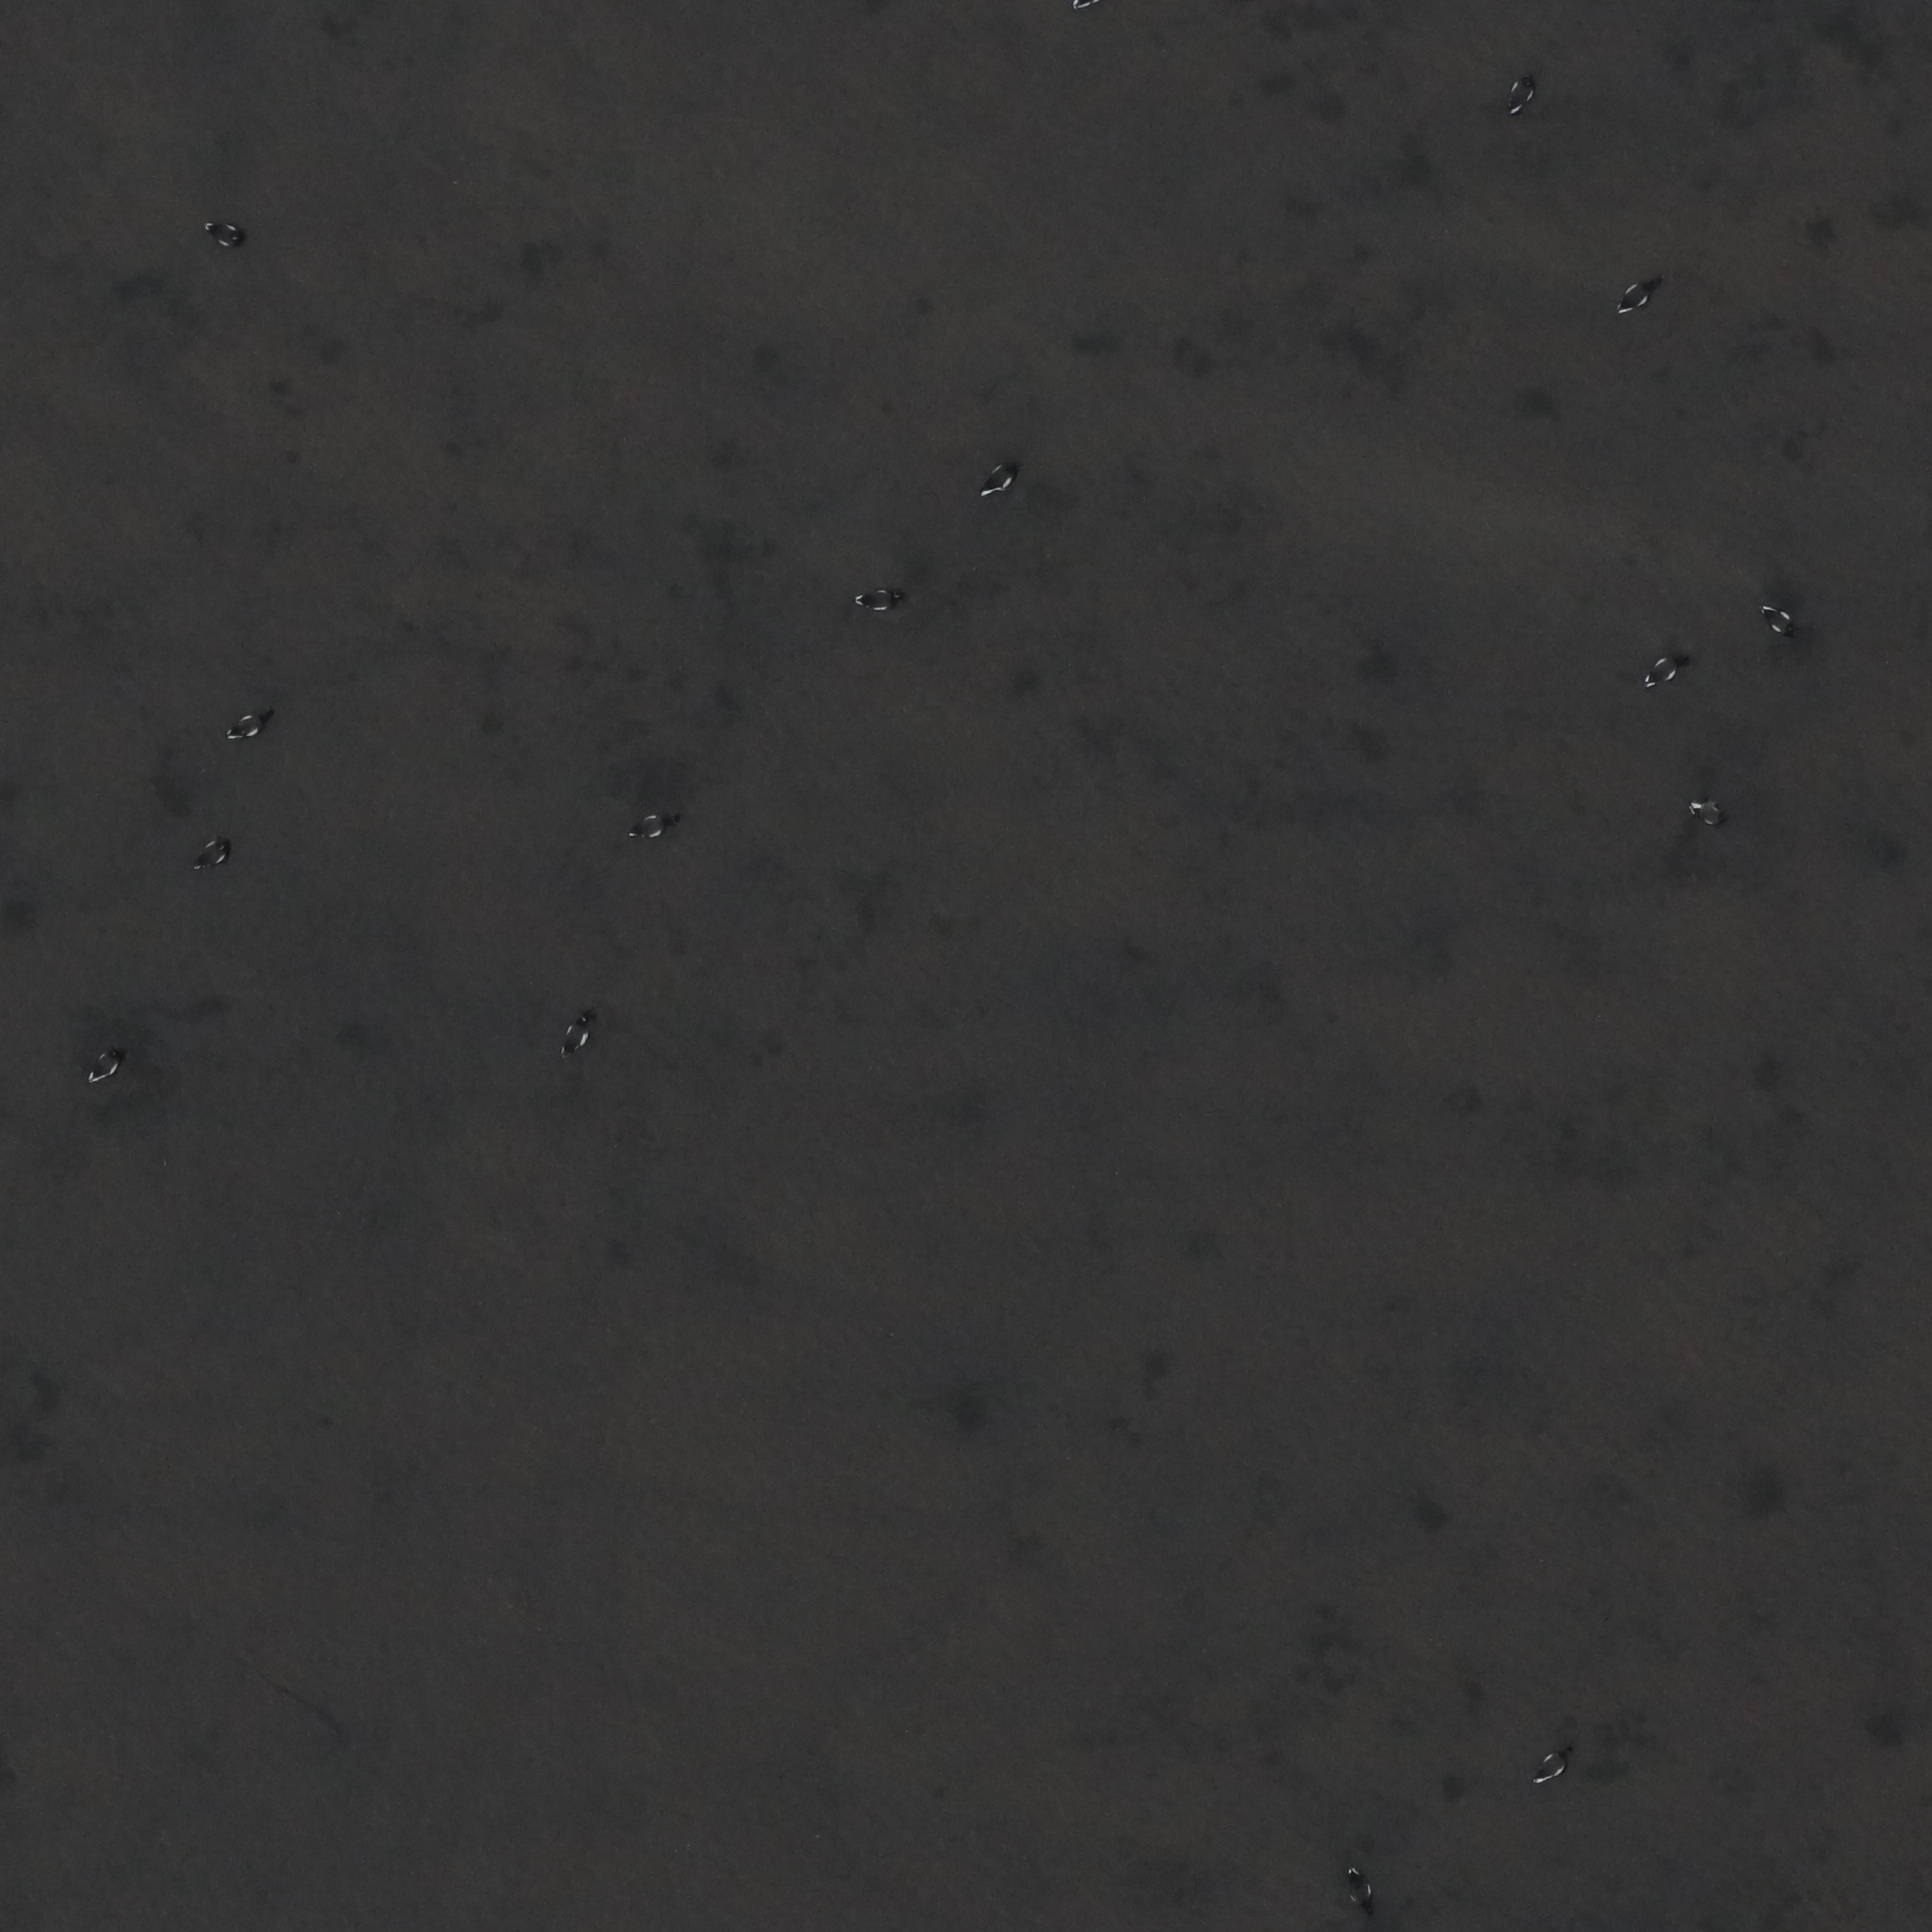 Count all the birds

15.